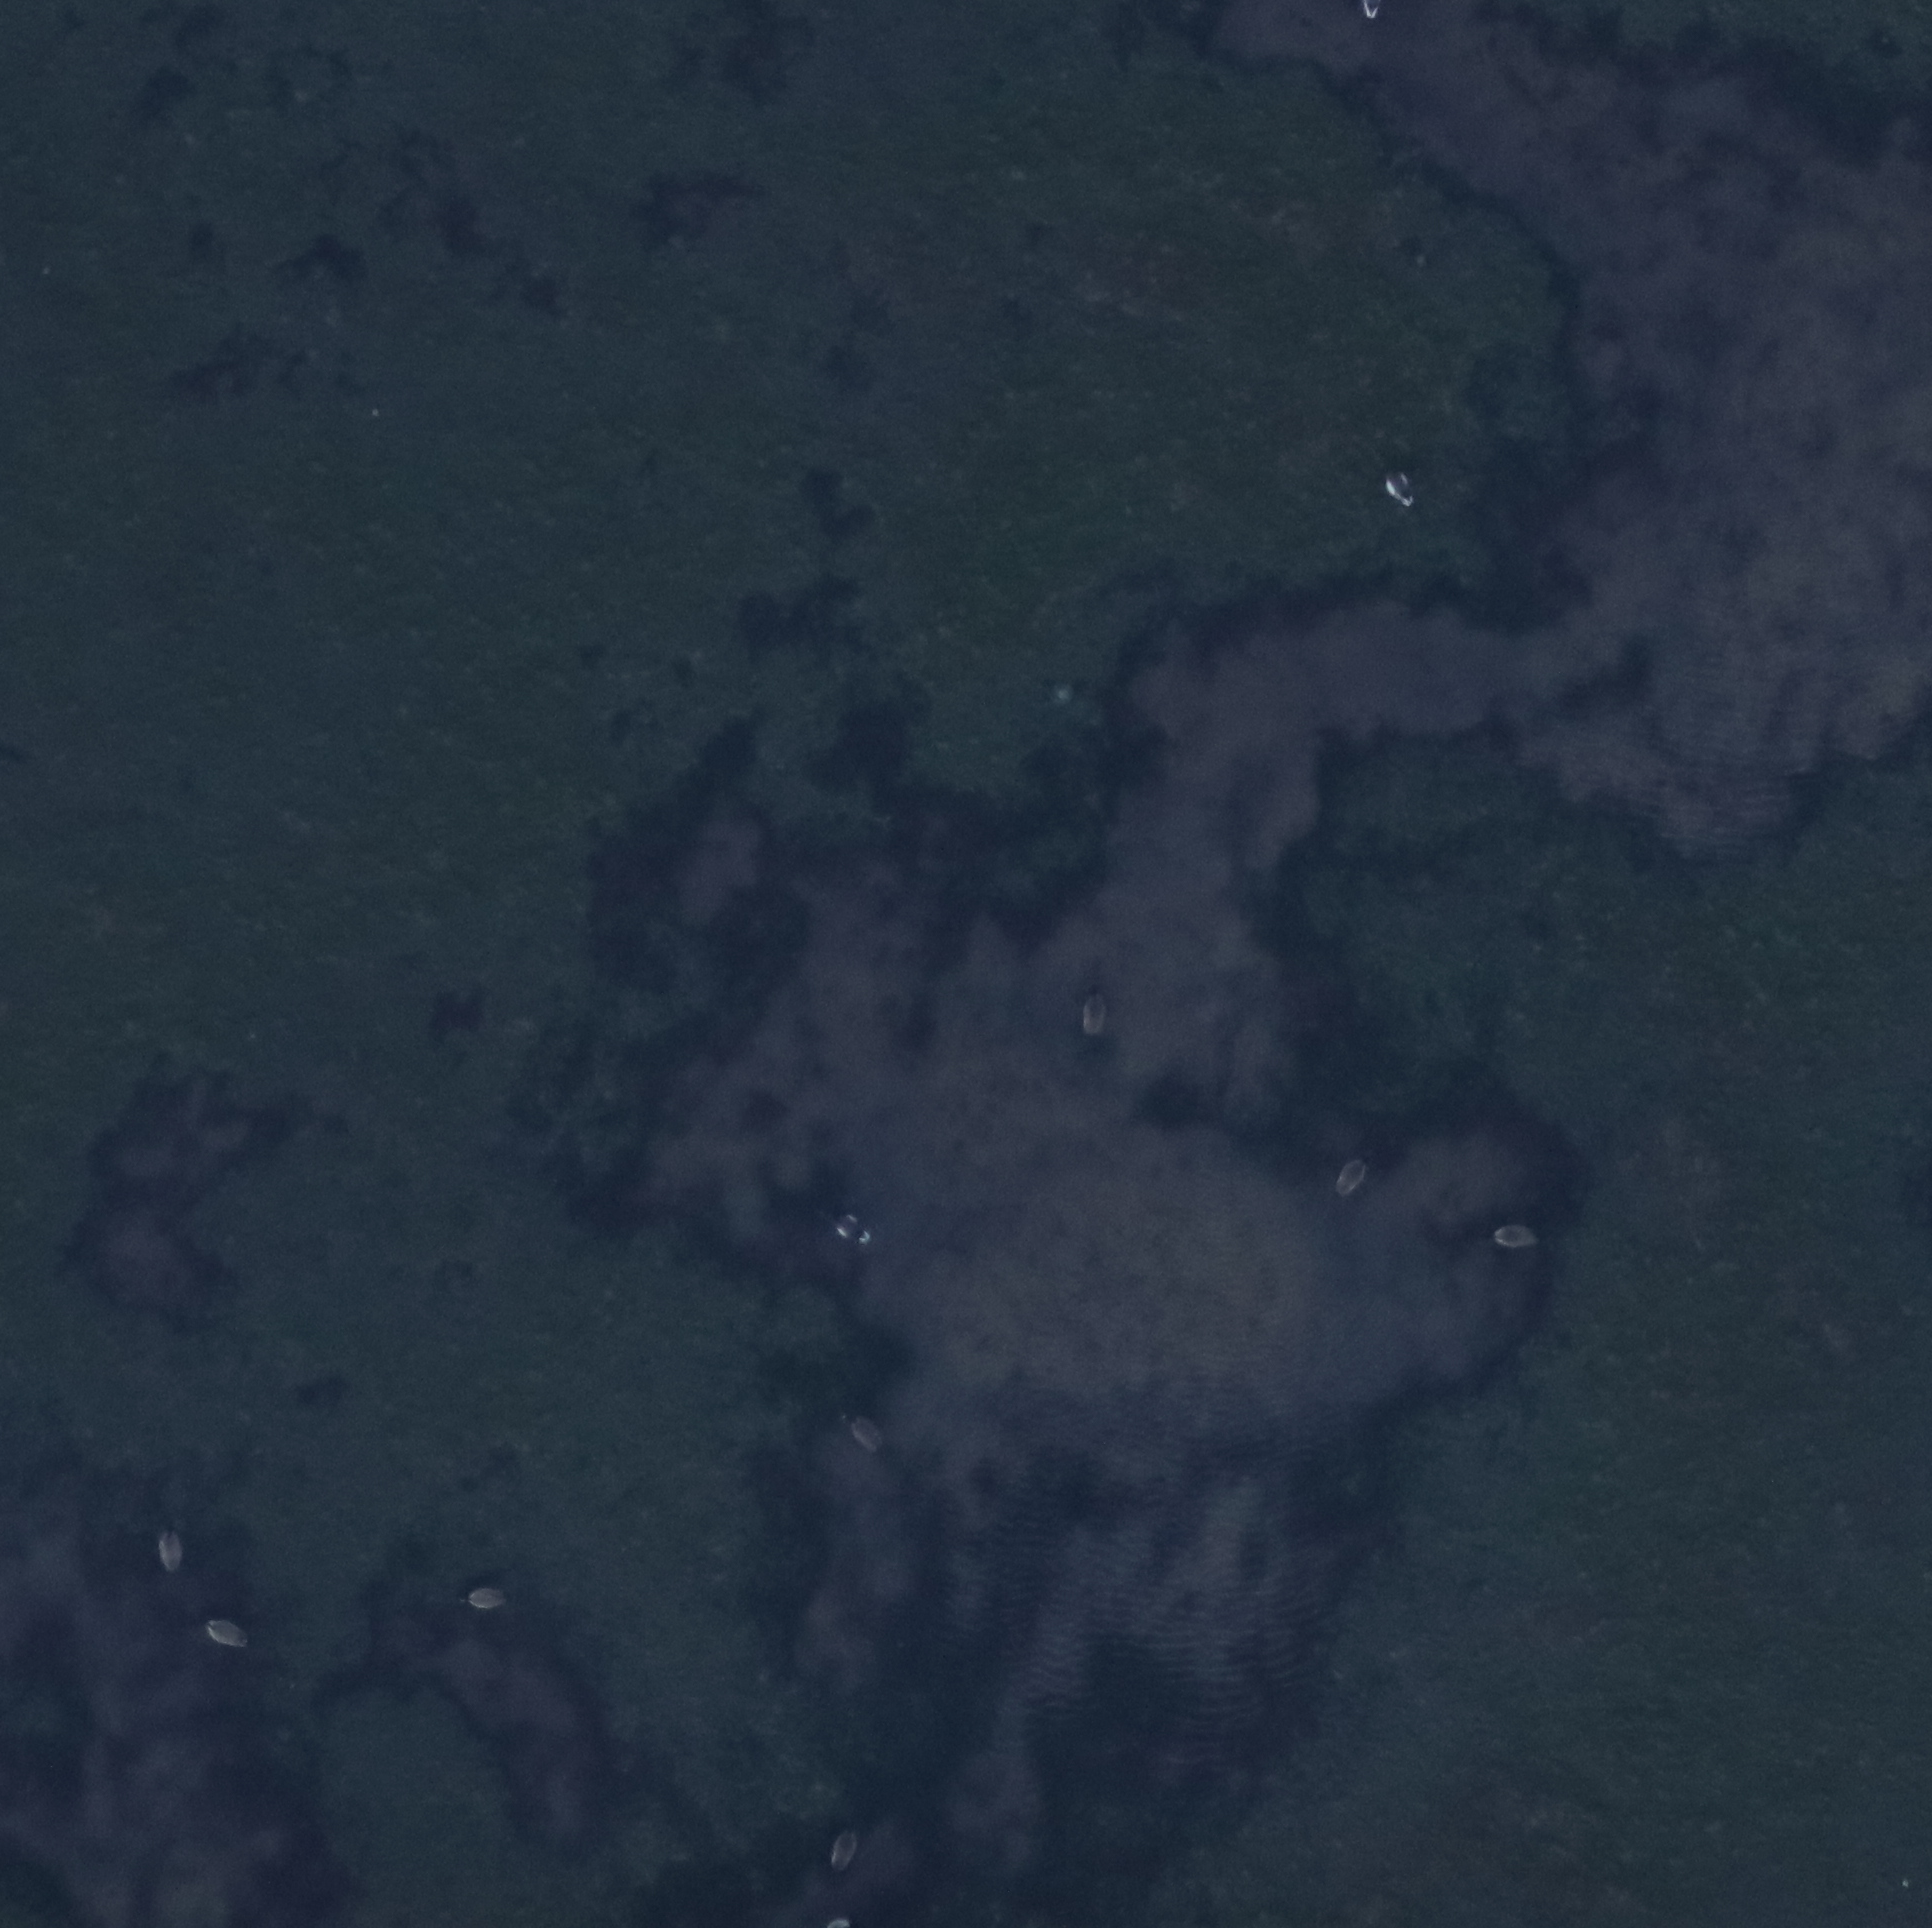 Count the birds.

10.